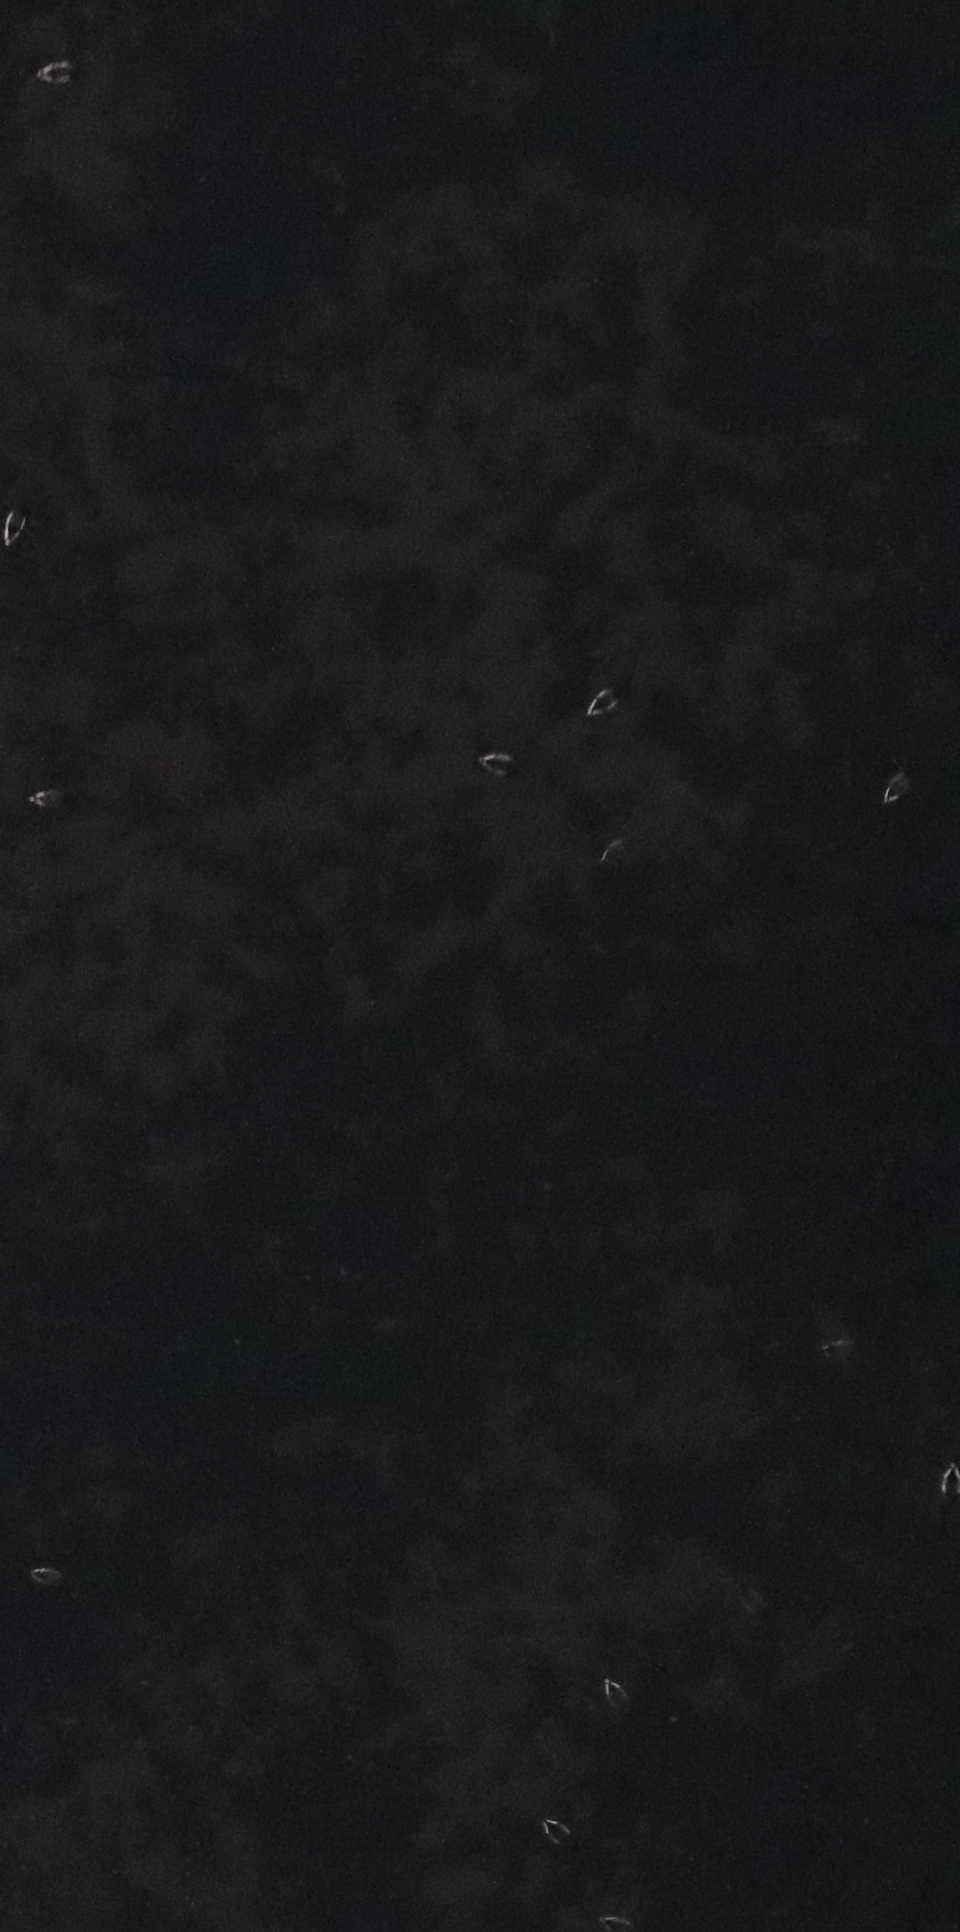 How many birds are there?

13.